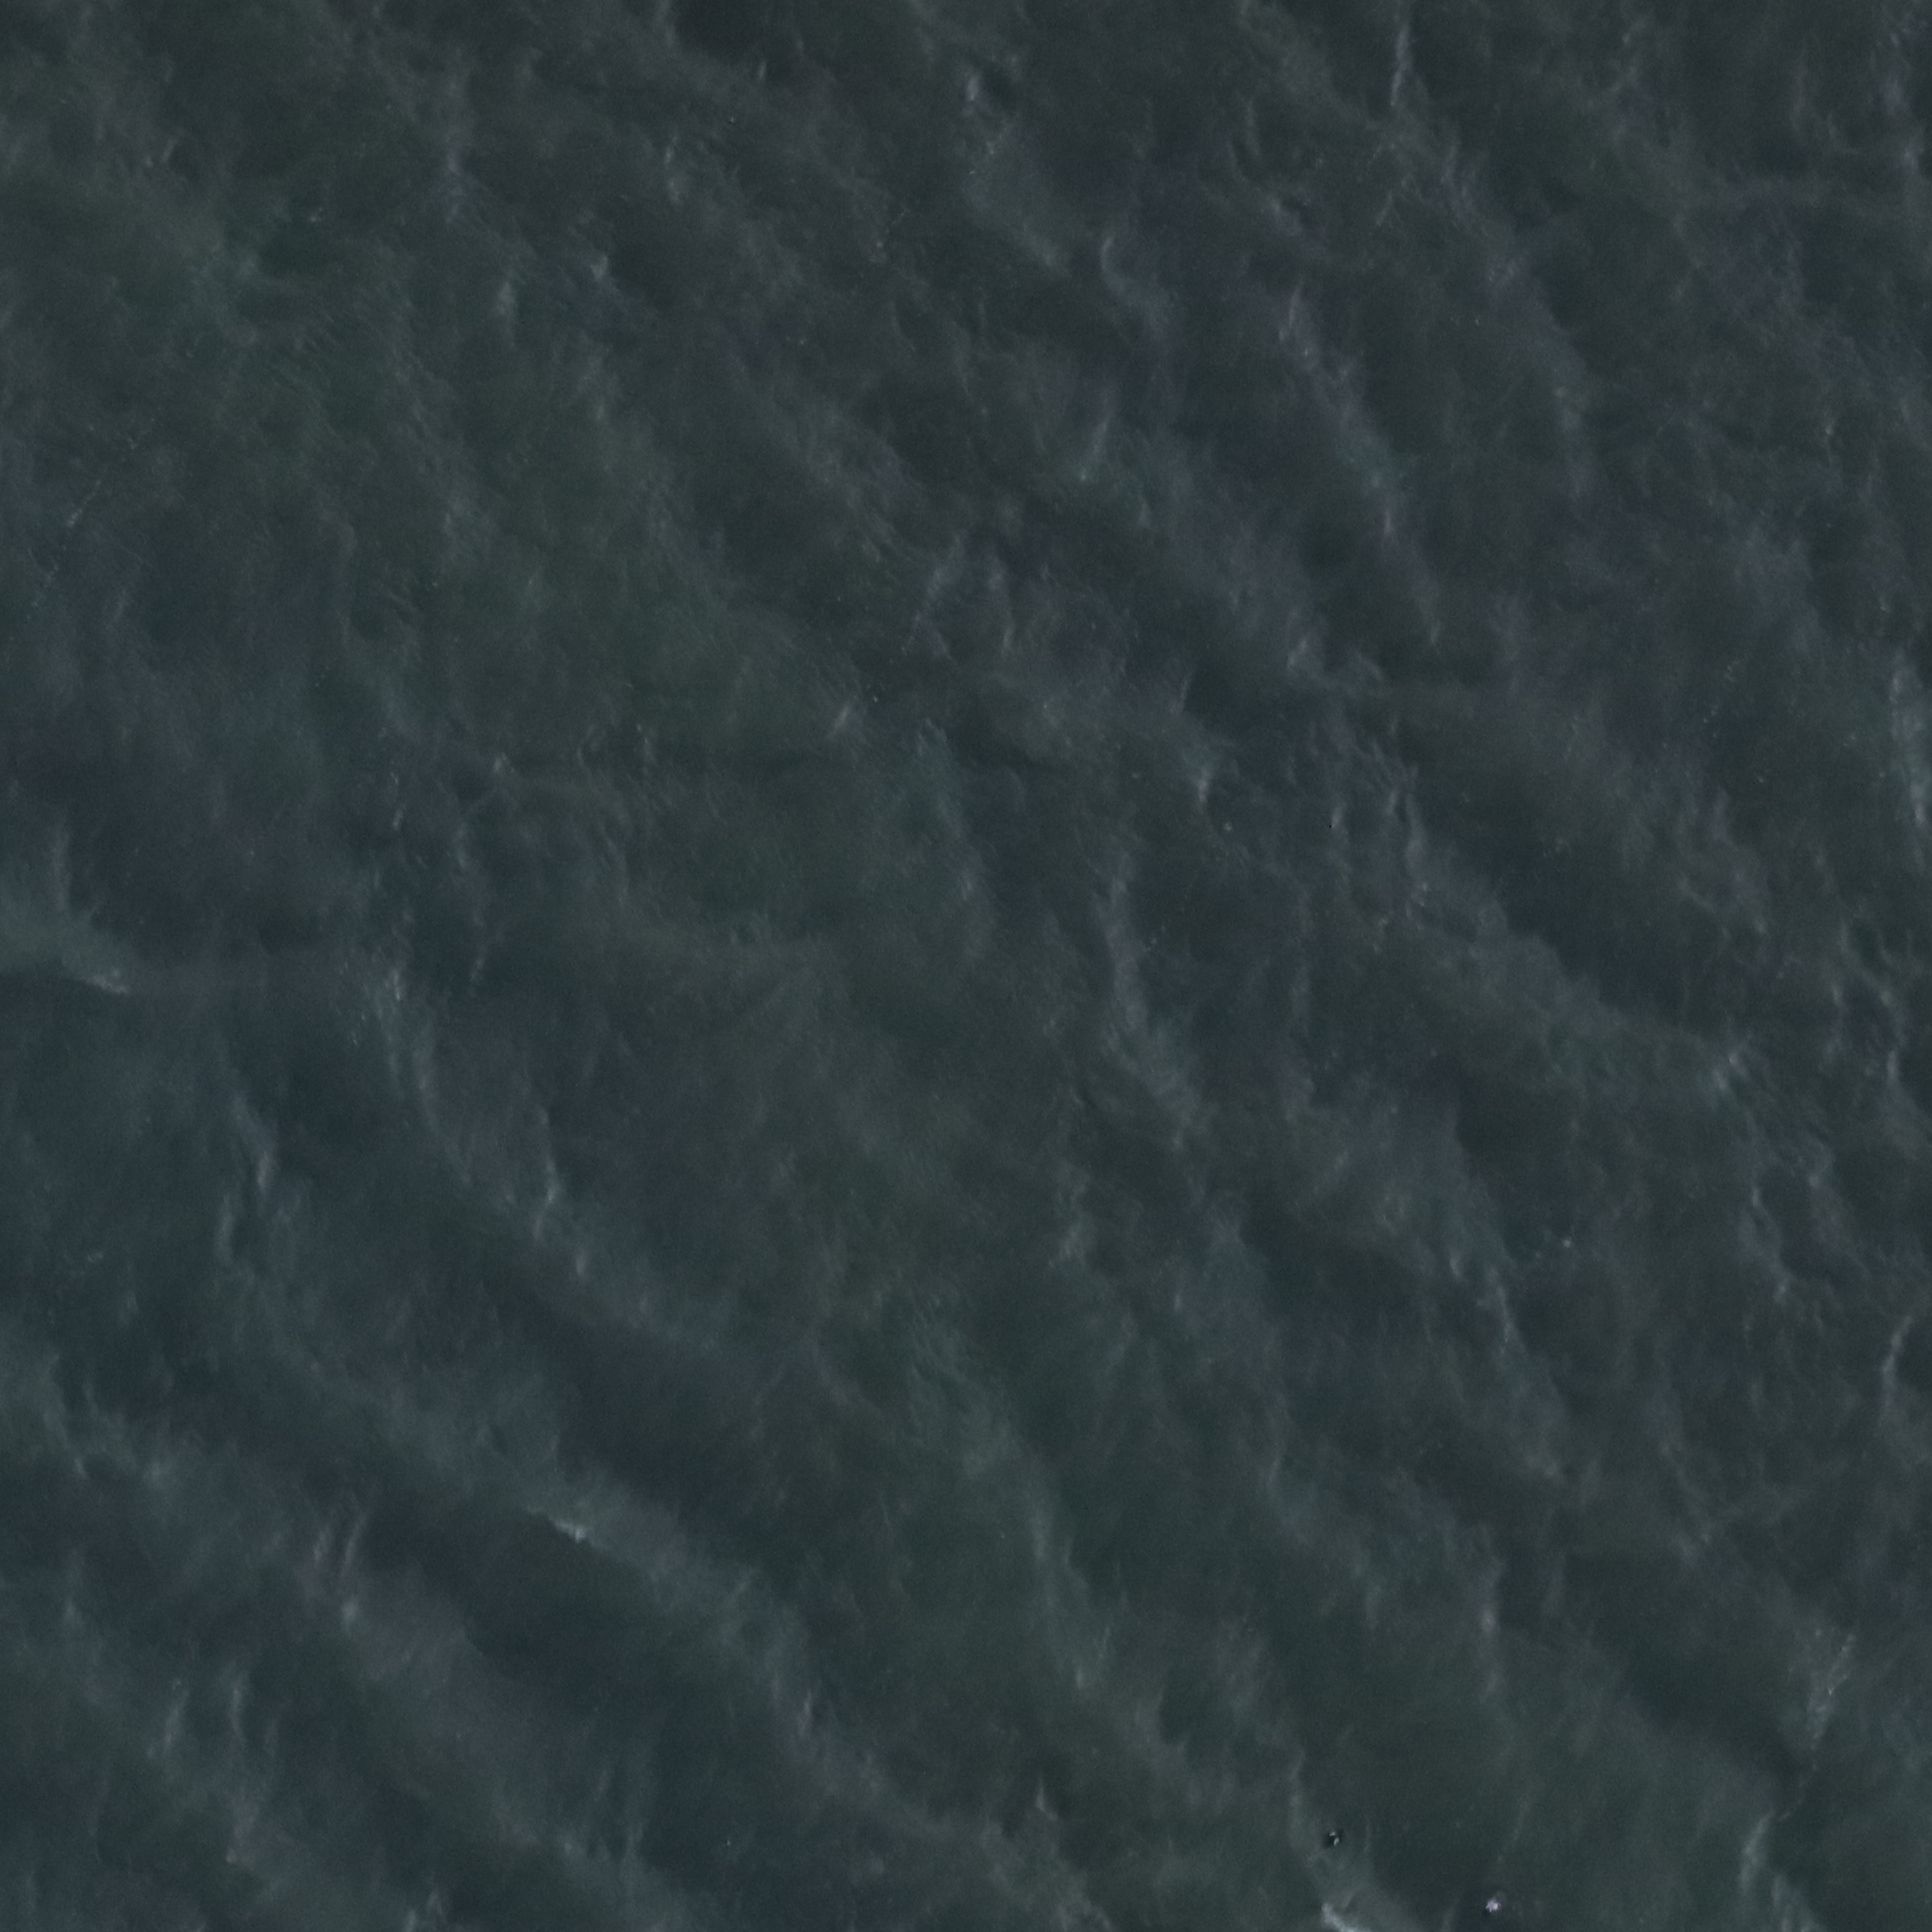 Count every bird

2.